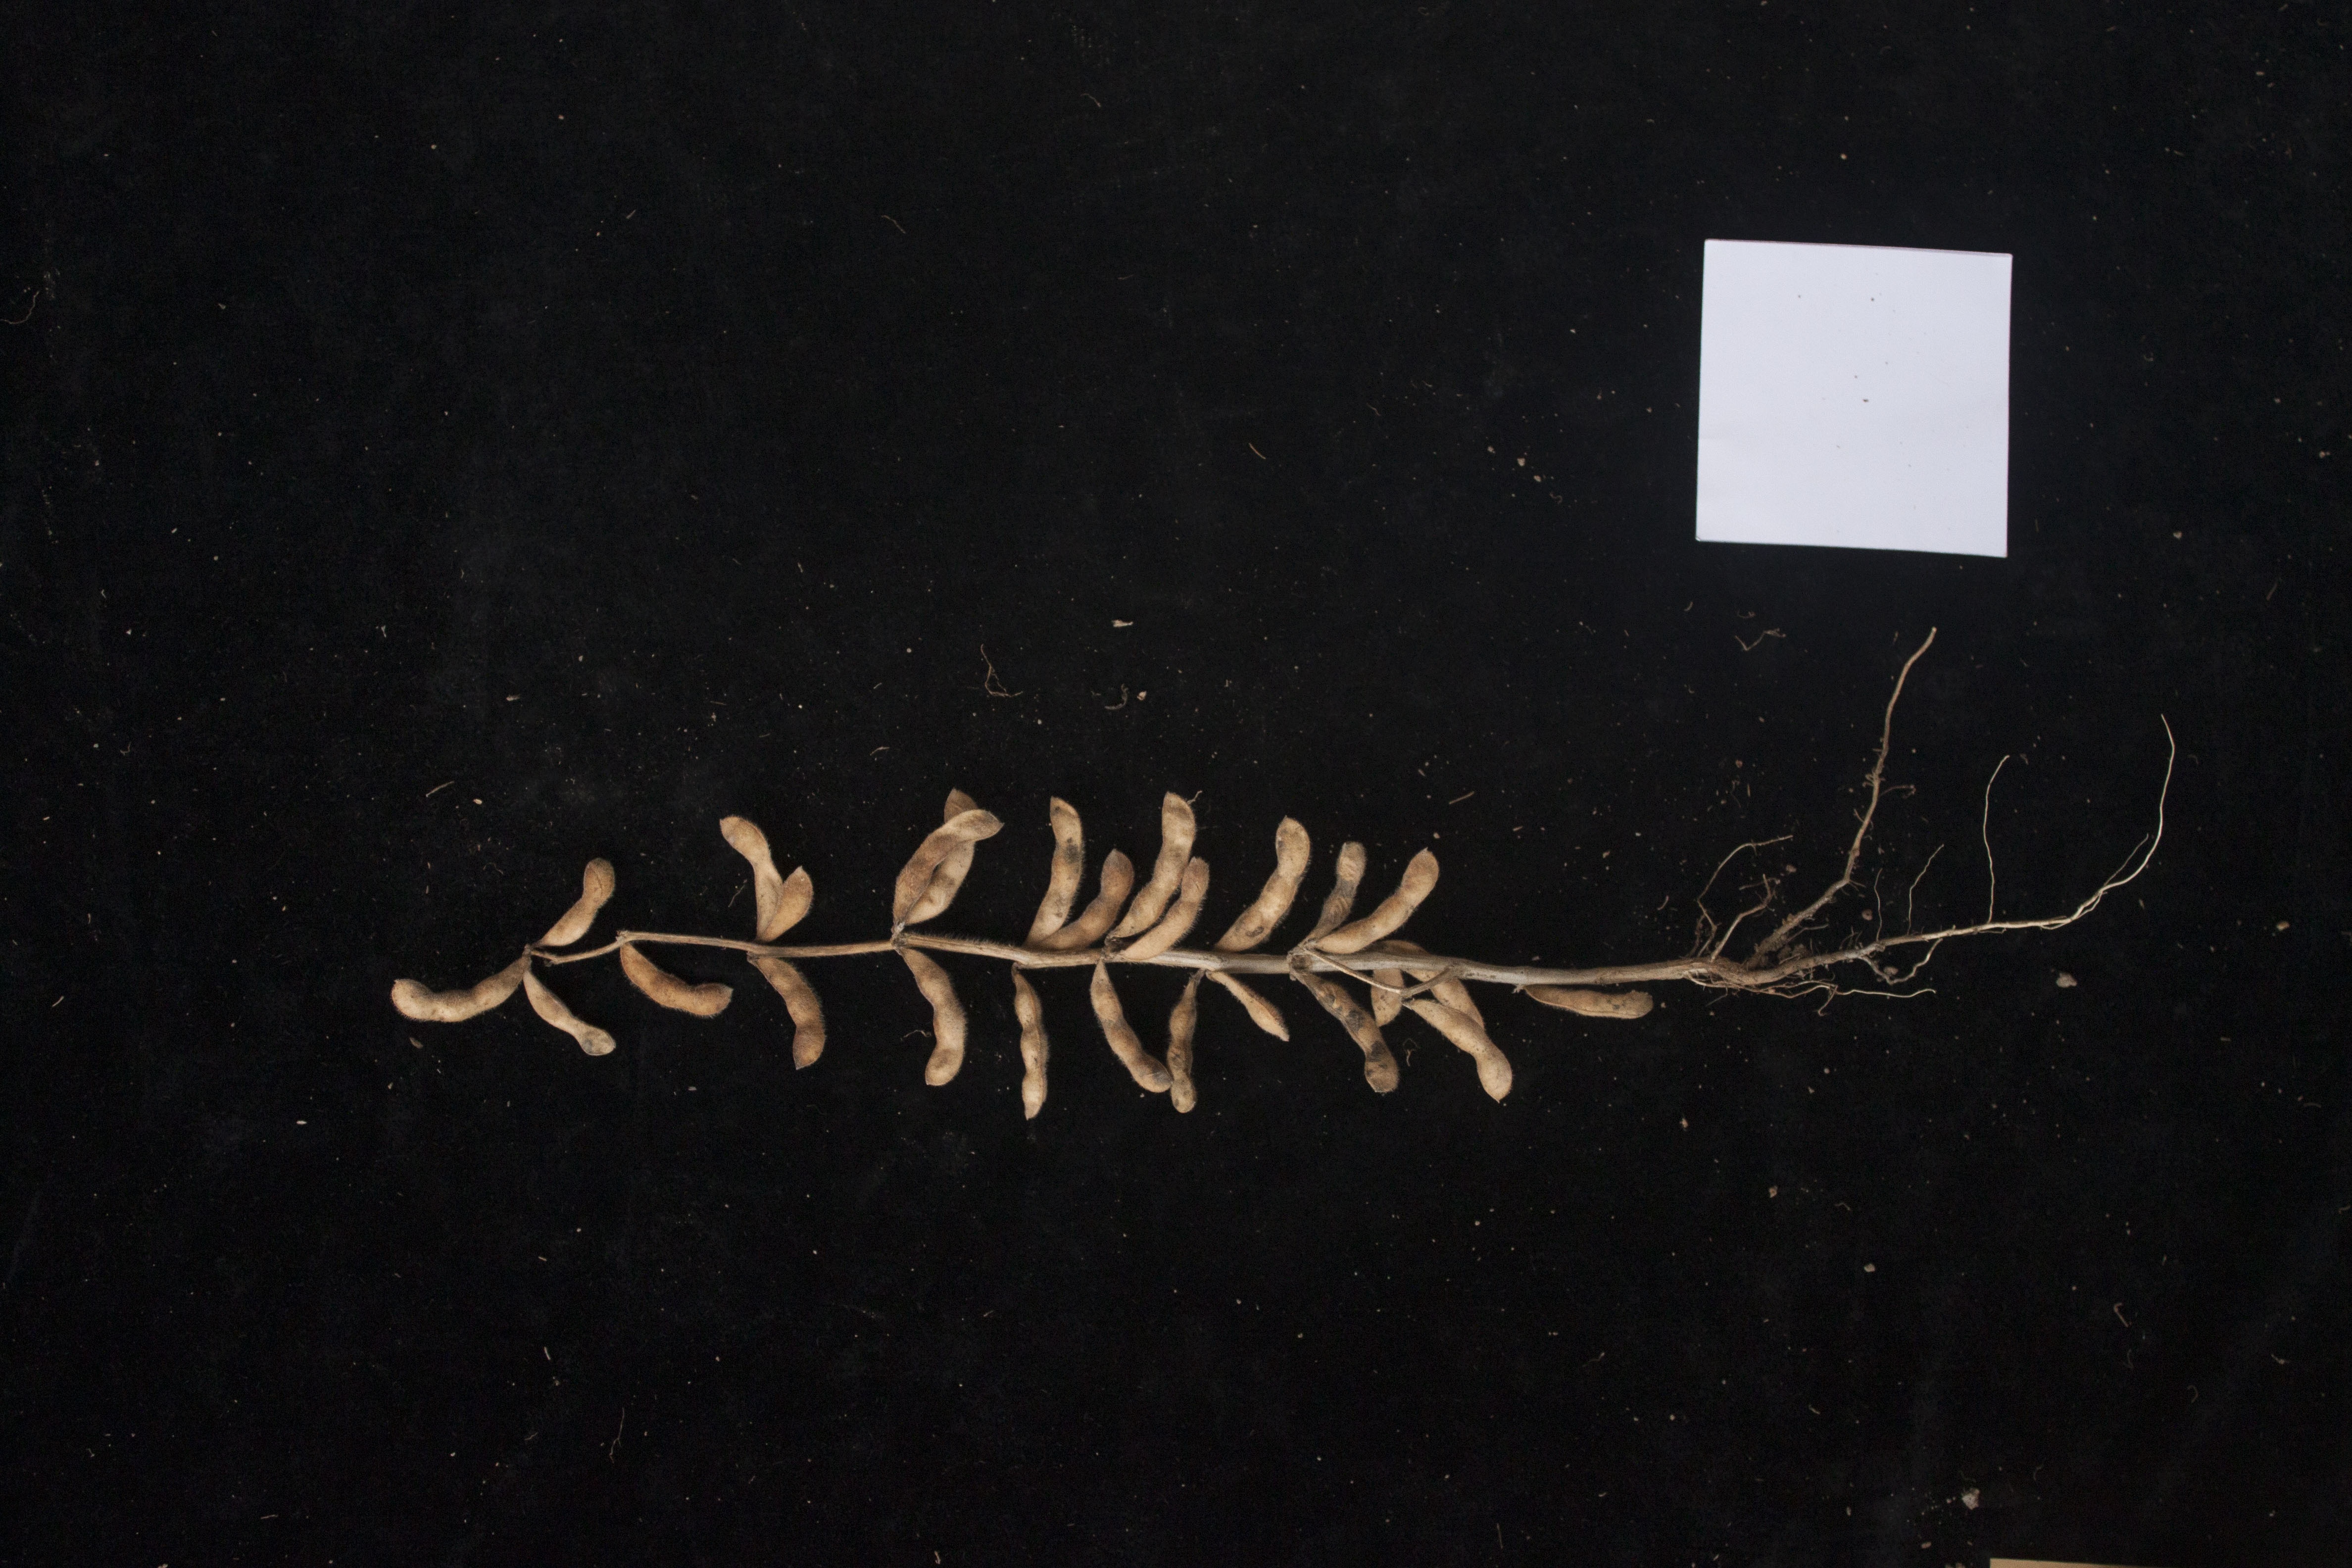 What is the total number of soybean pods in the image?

26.